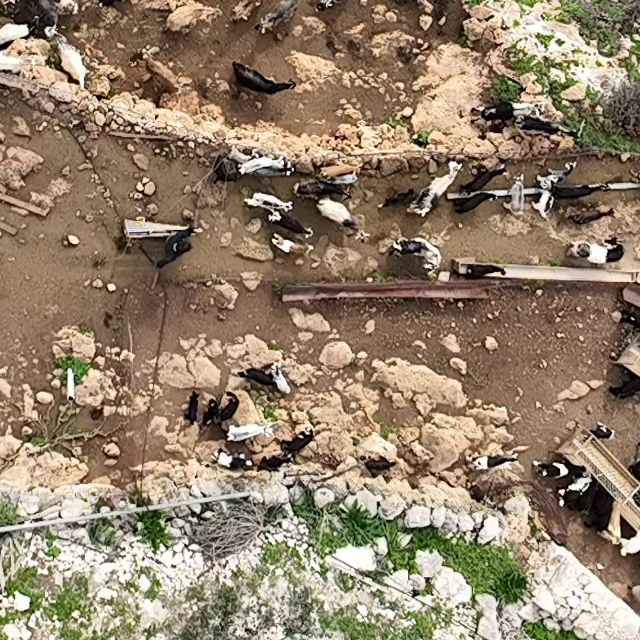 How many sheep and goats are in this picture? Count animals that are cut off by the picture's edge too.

61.